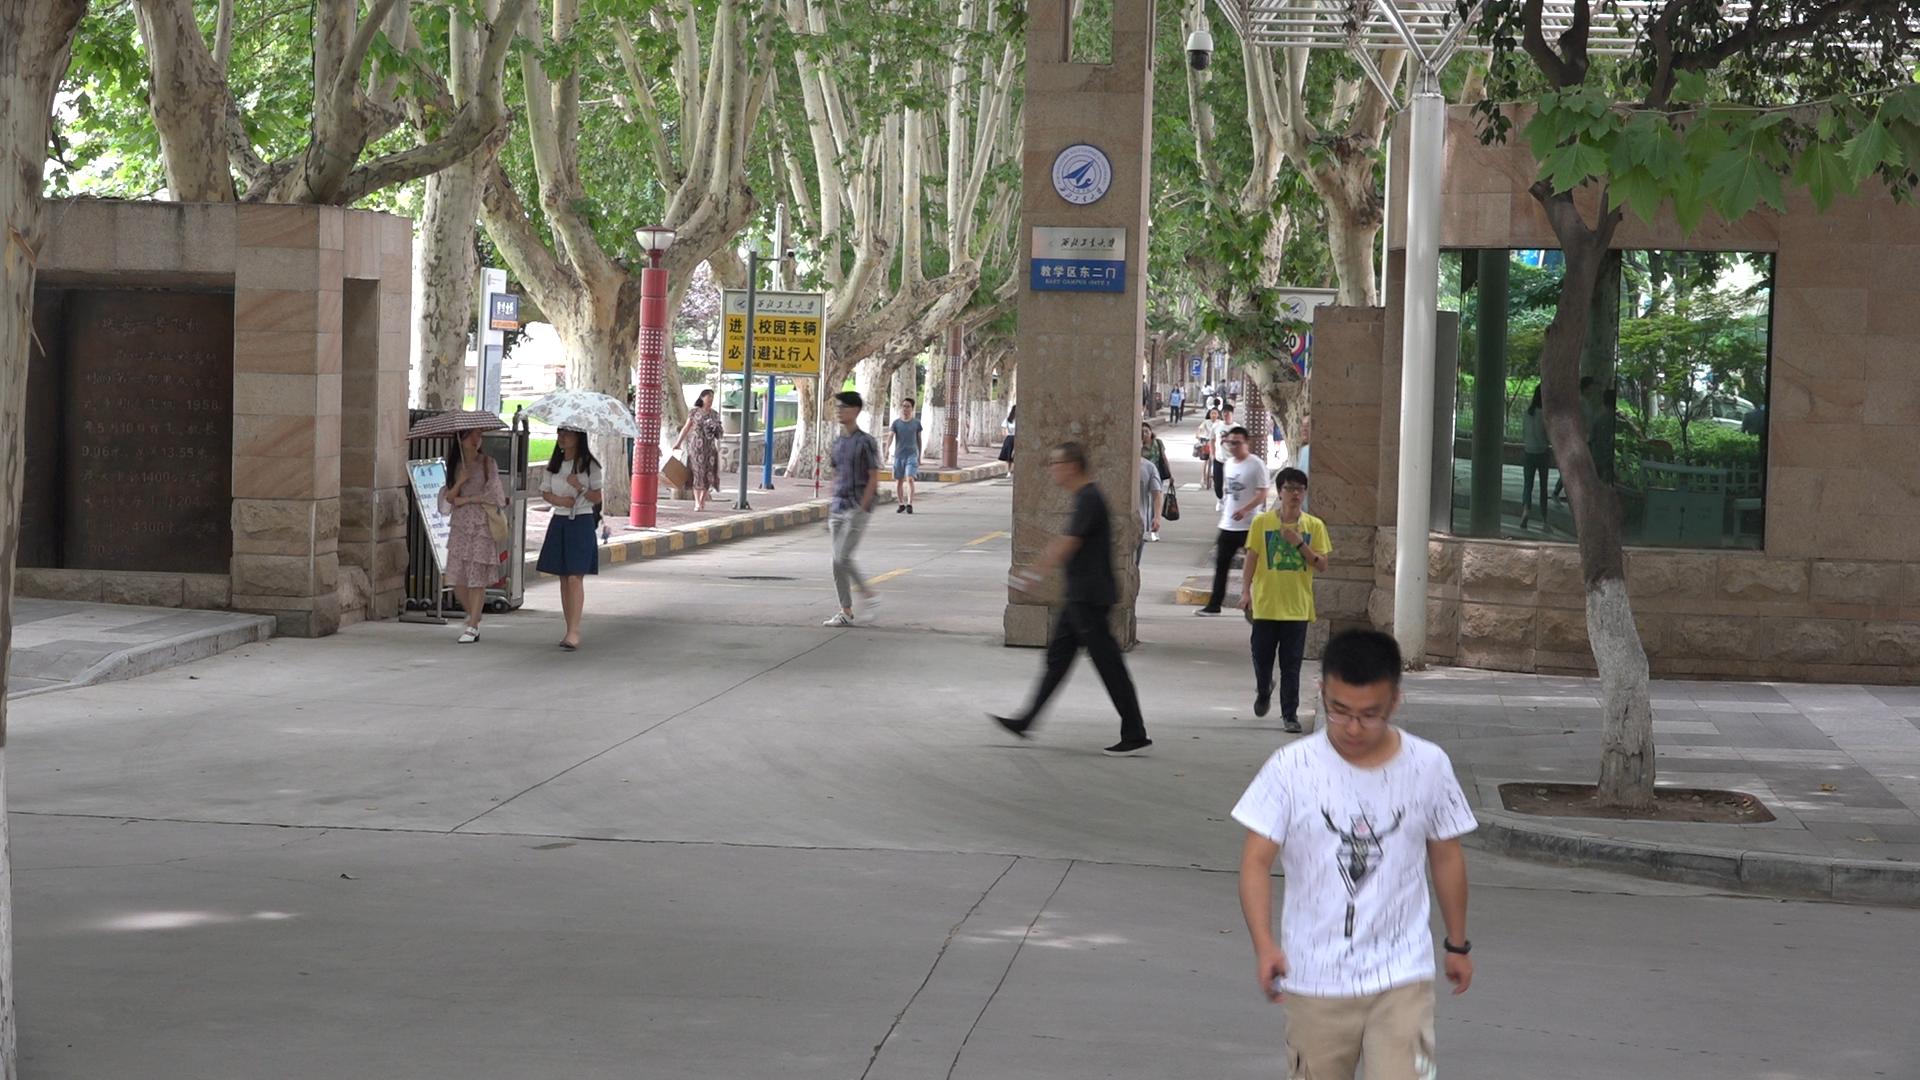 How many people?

22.